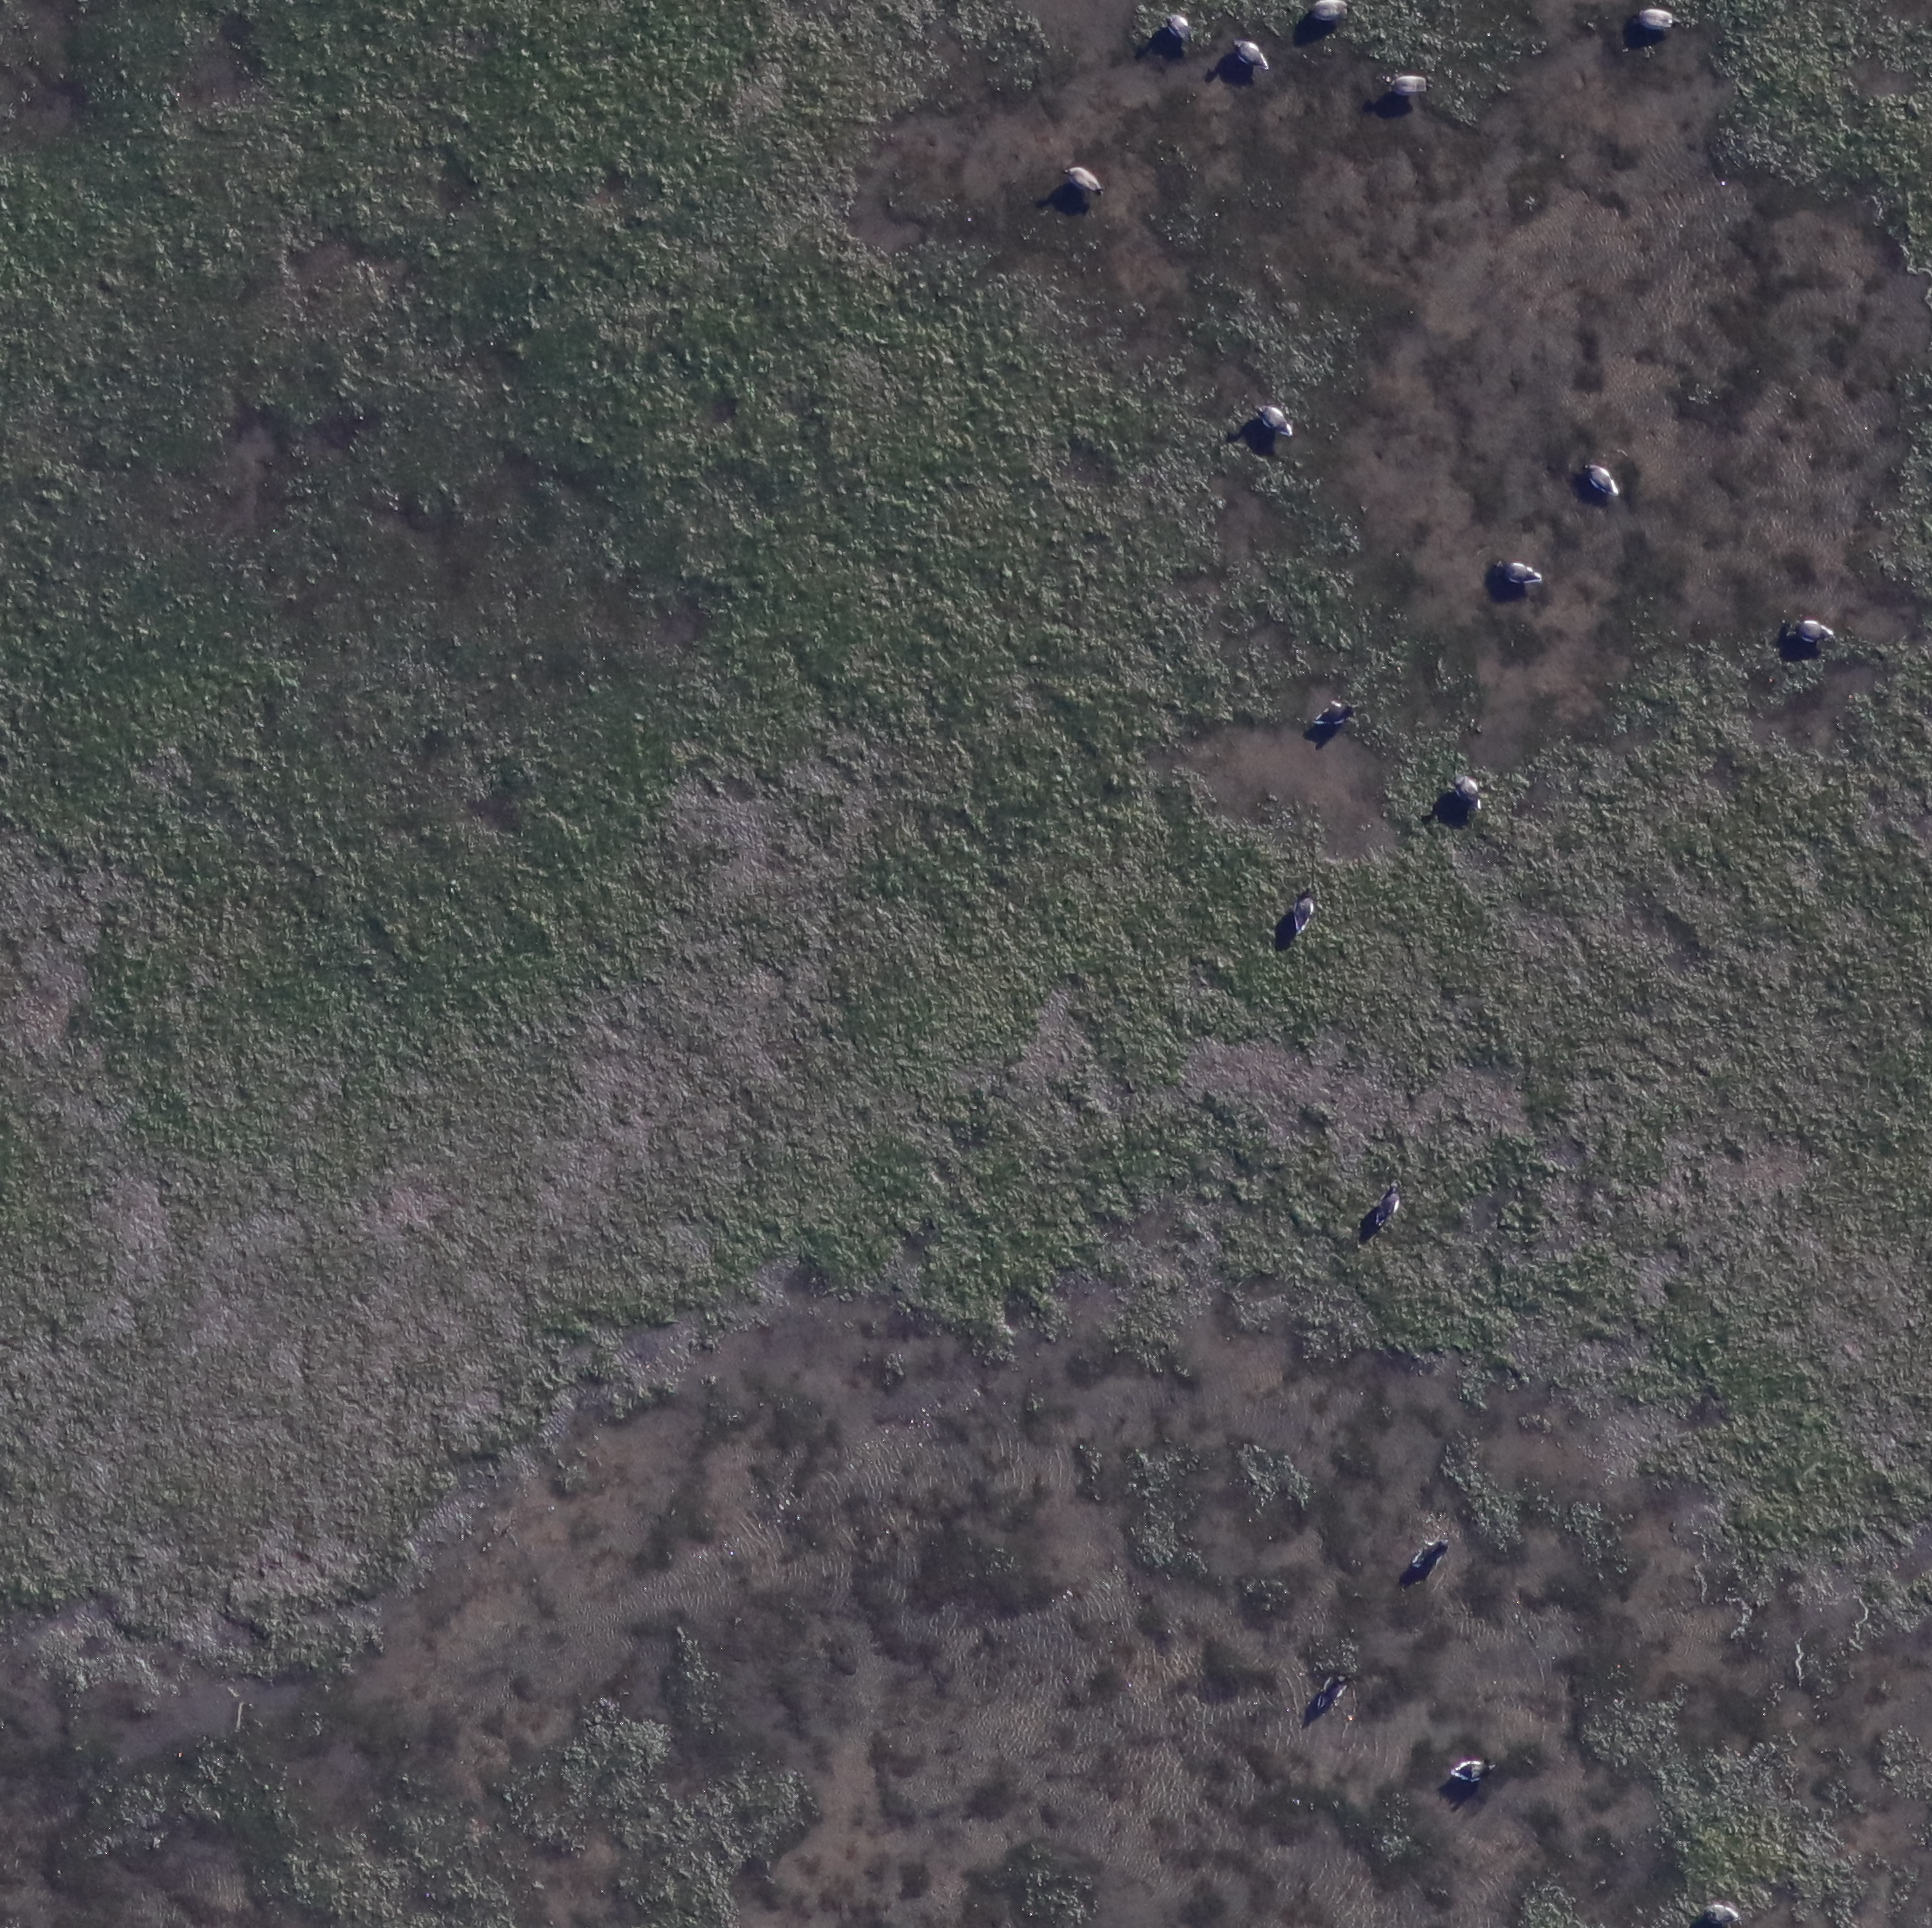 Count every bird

18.